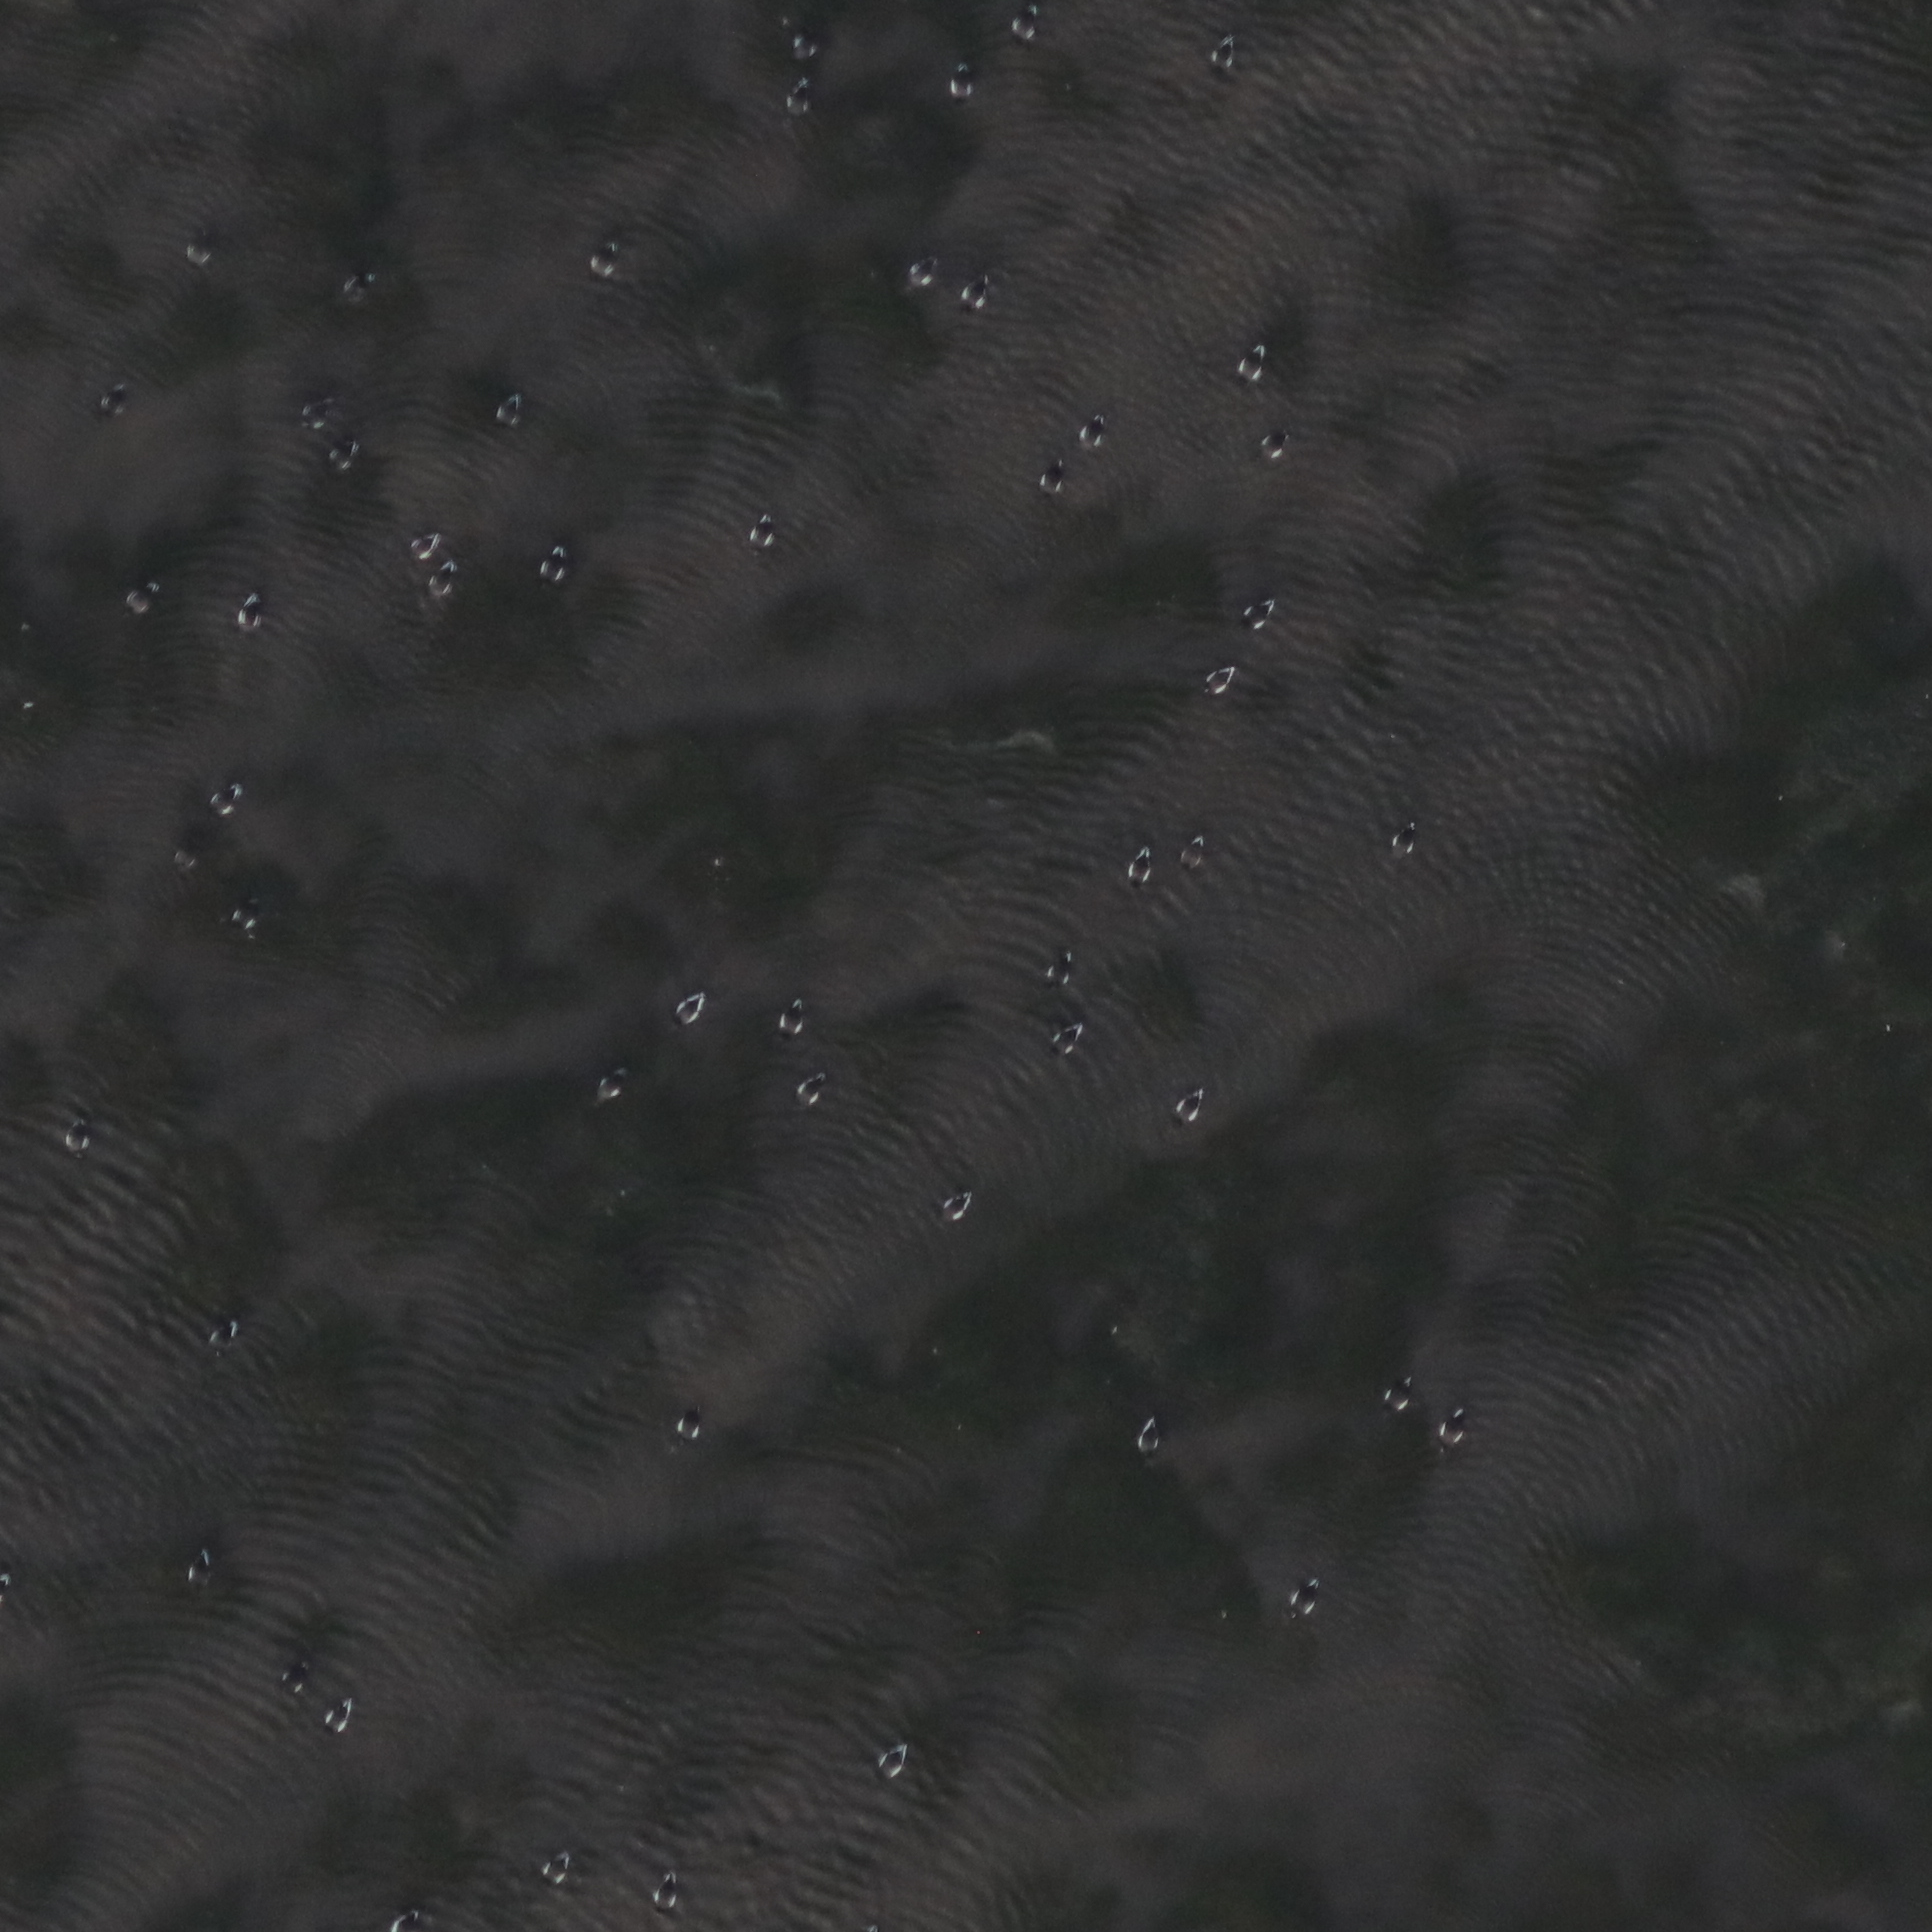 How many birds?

54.